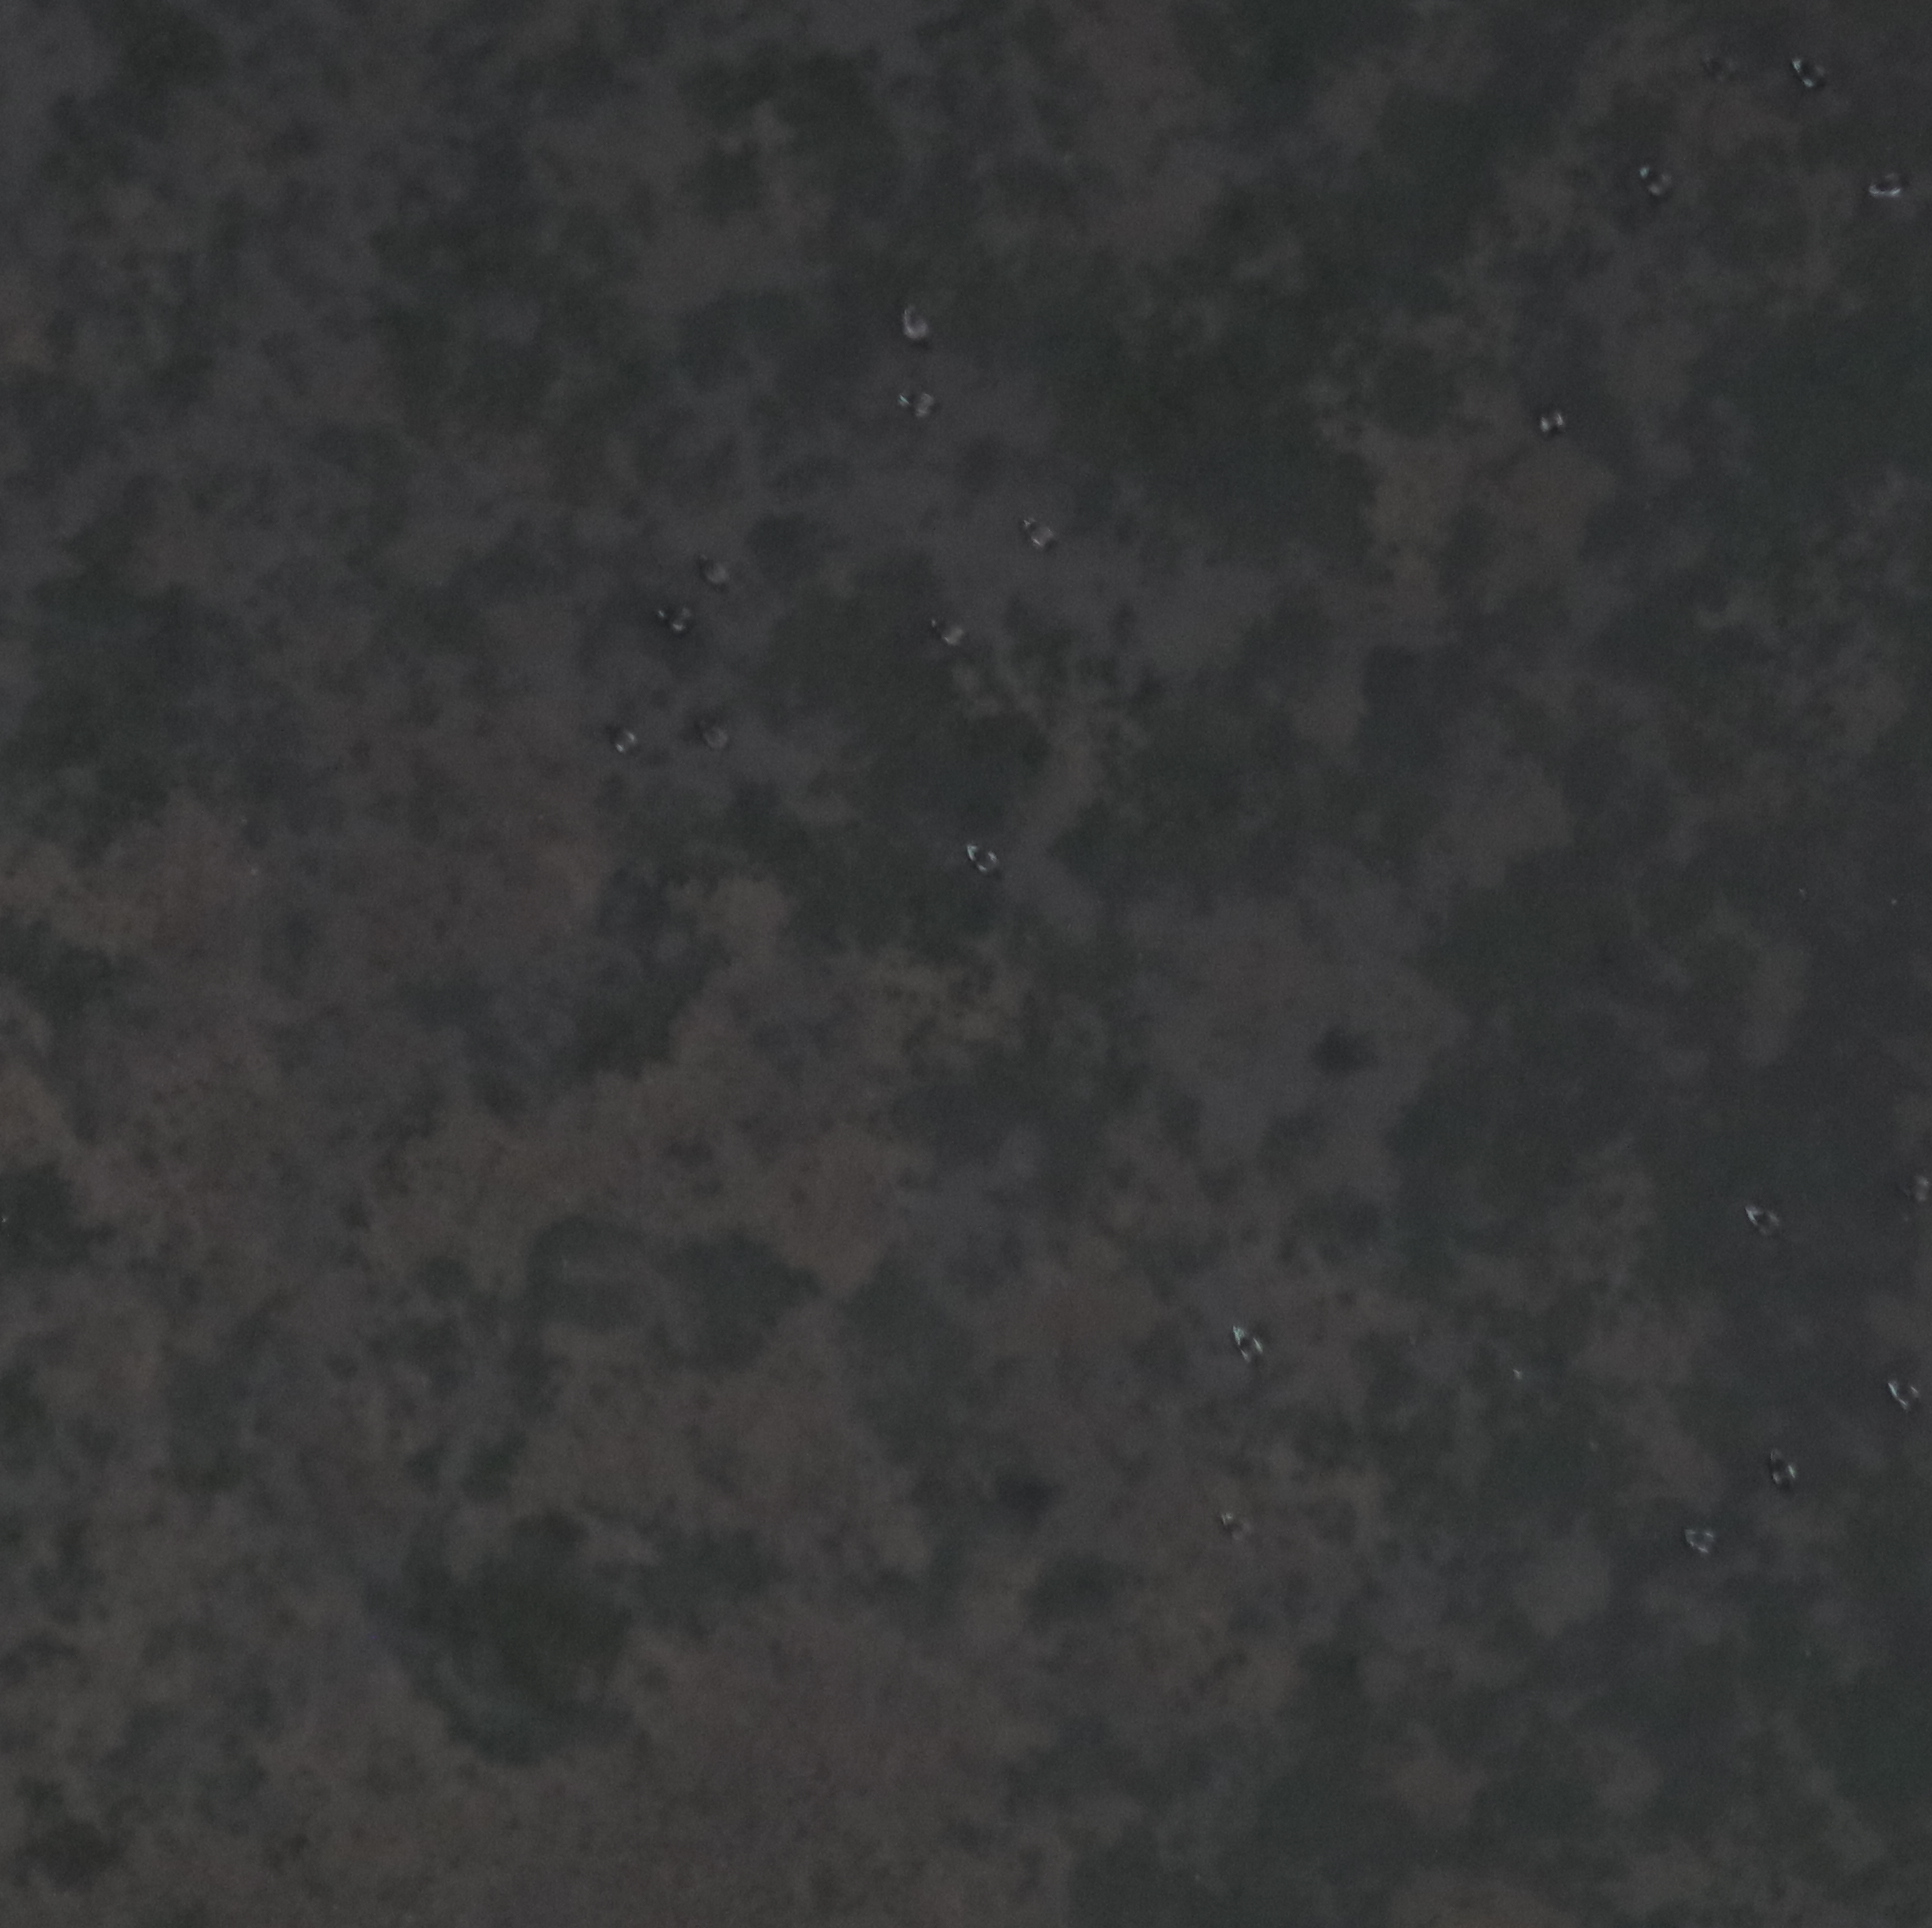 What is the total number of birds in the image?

20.